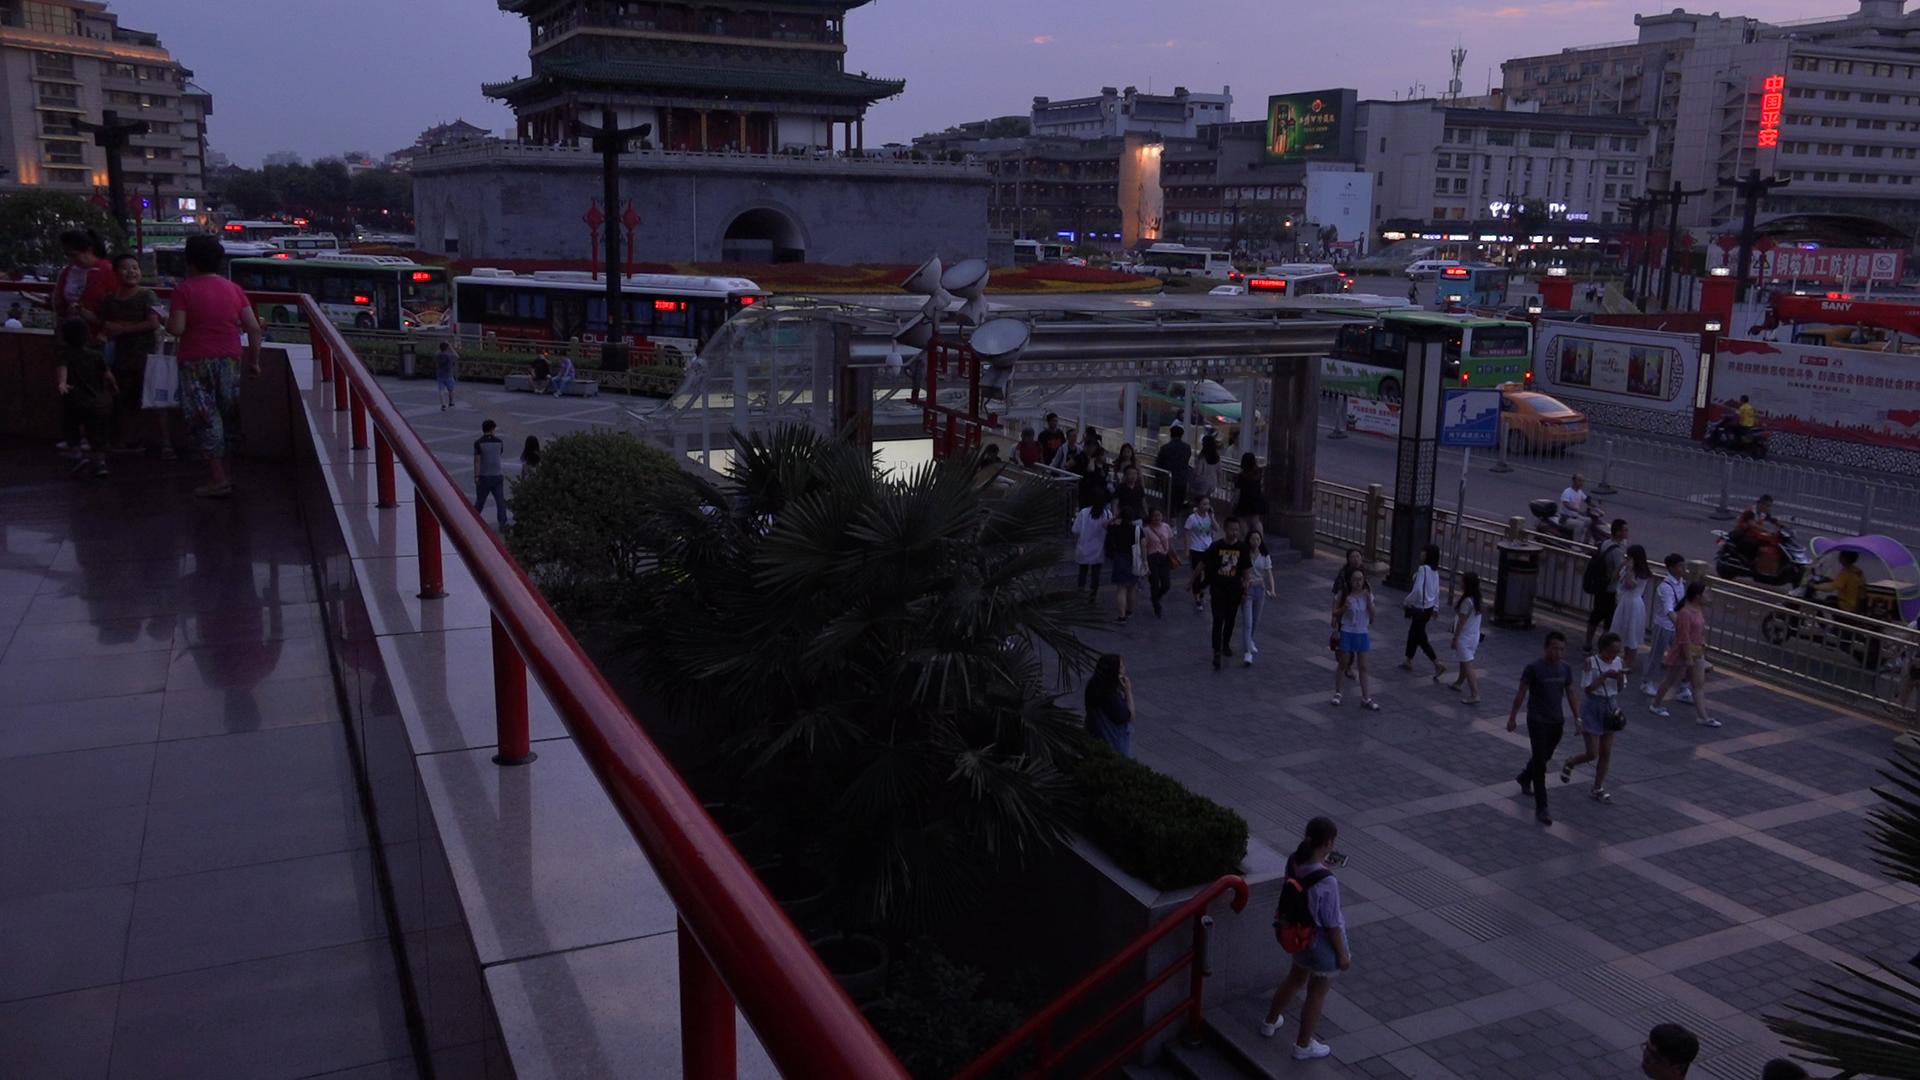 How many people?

99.